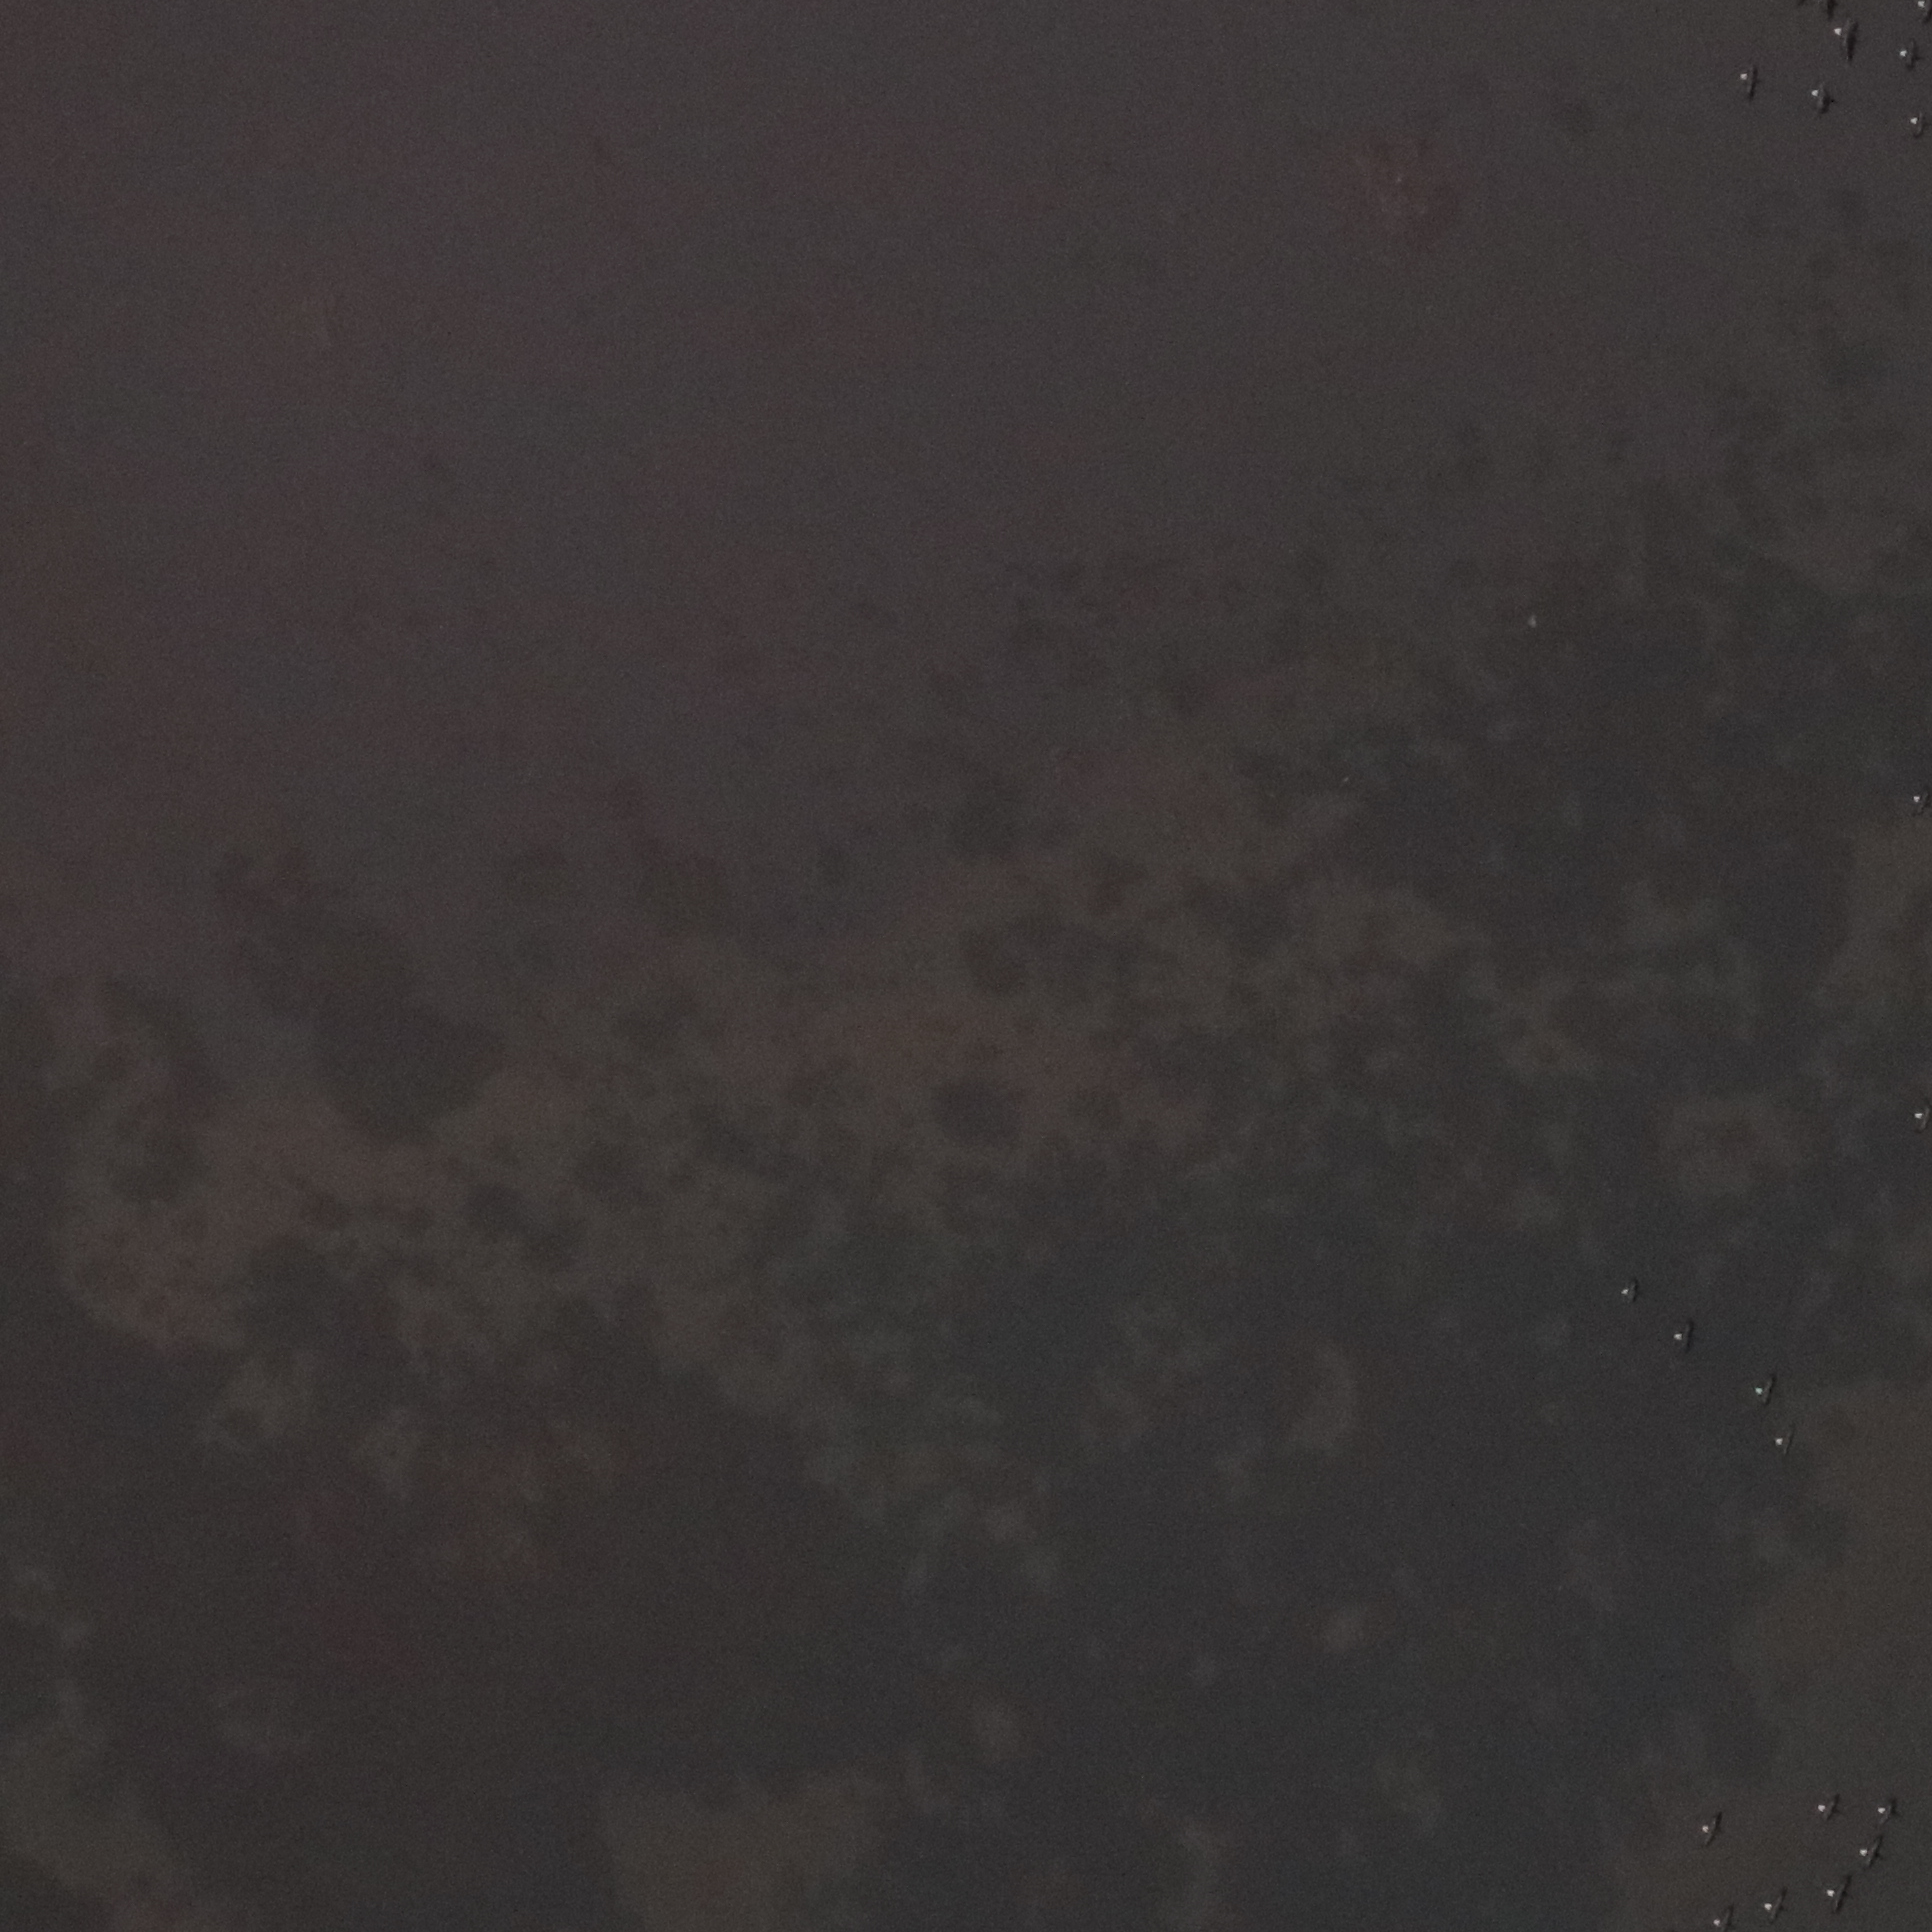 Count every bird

19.